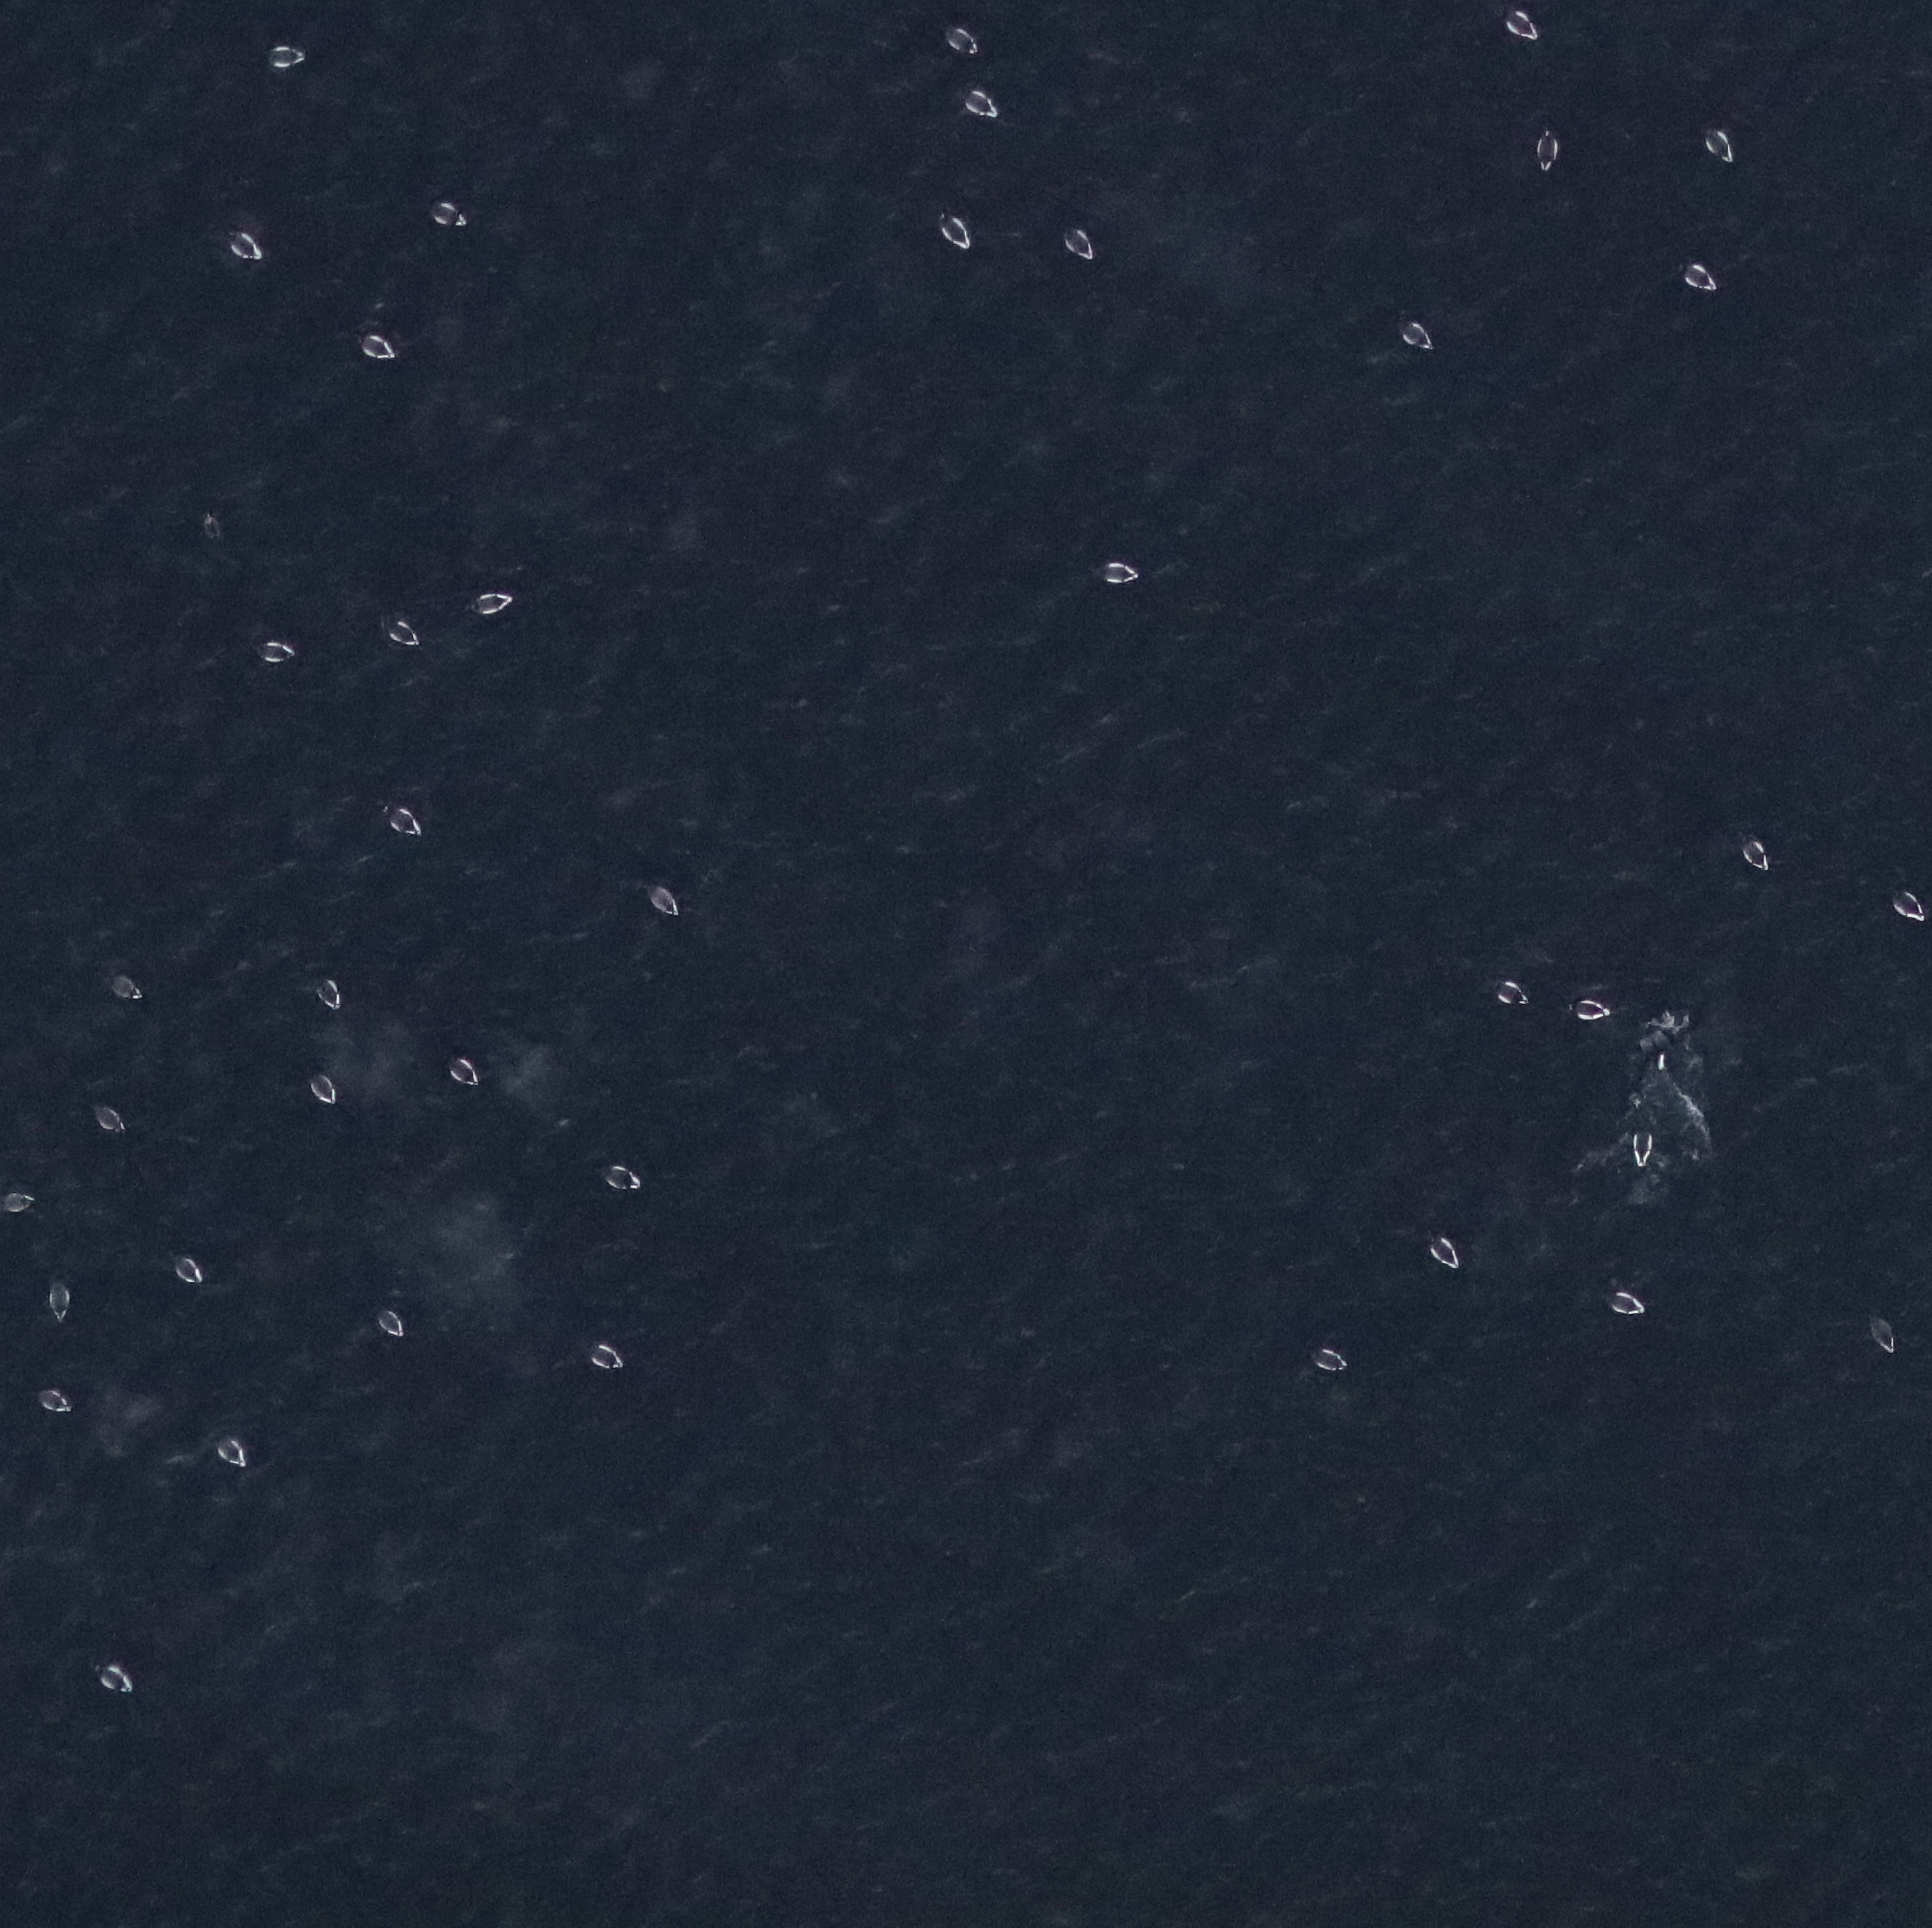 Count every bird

42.